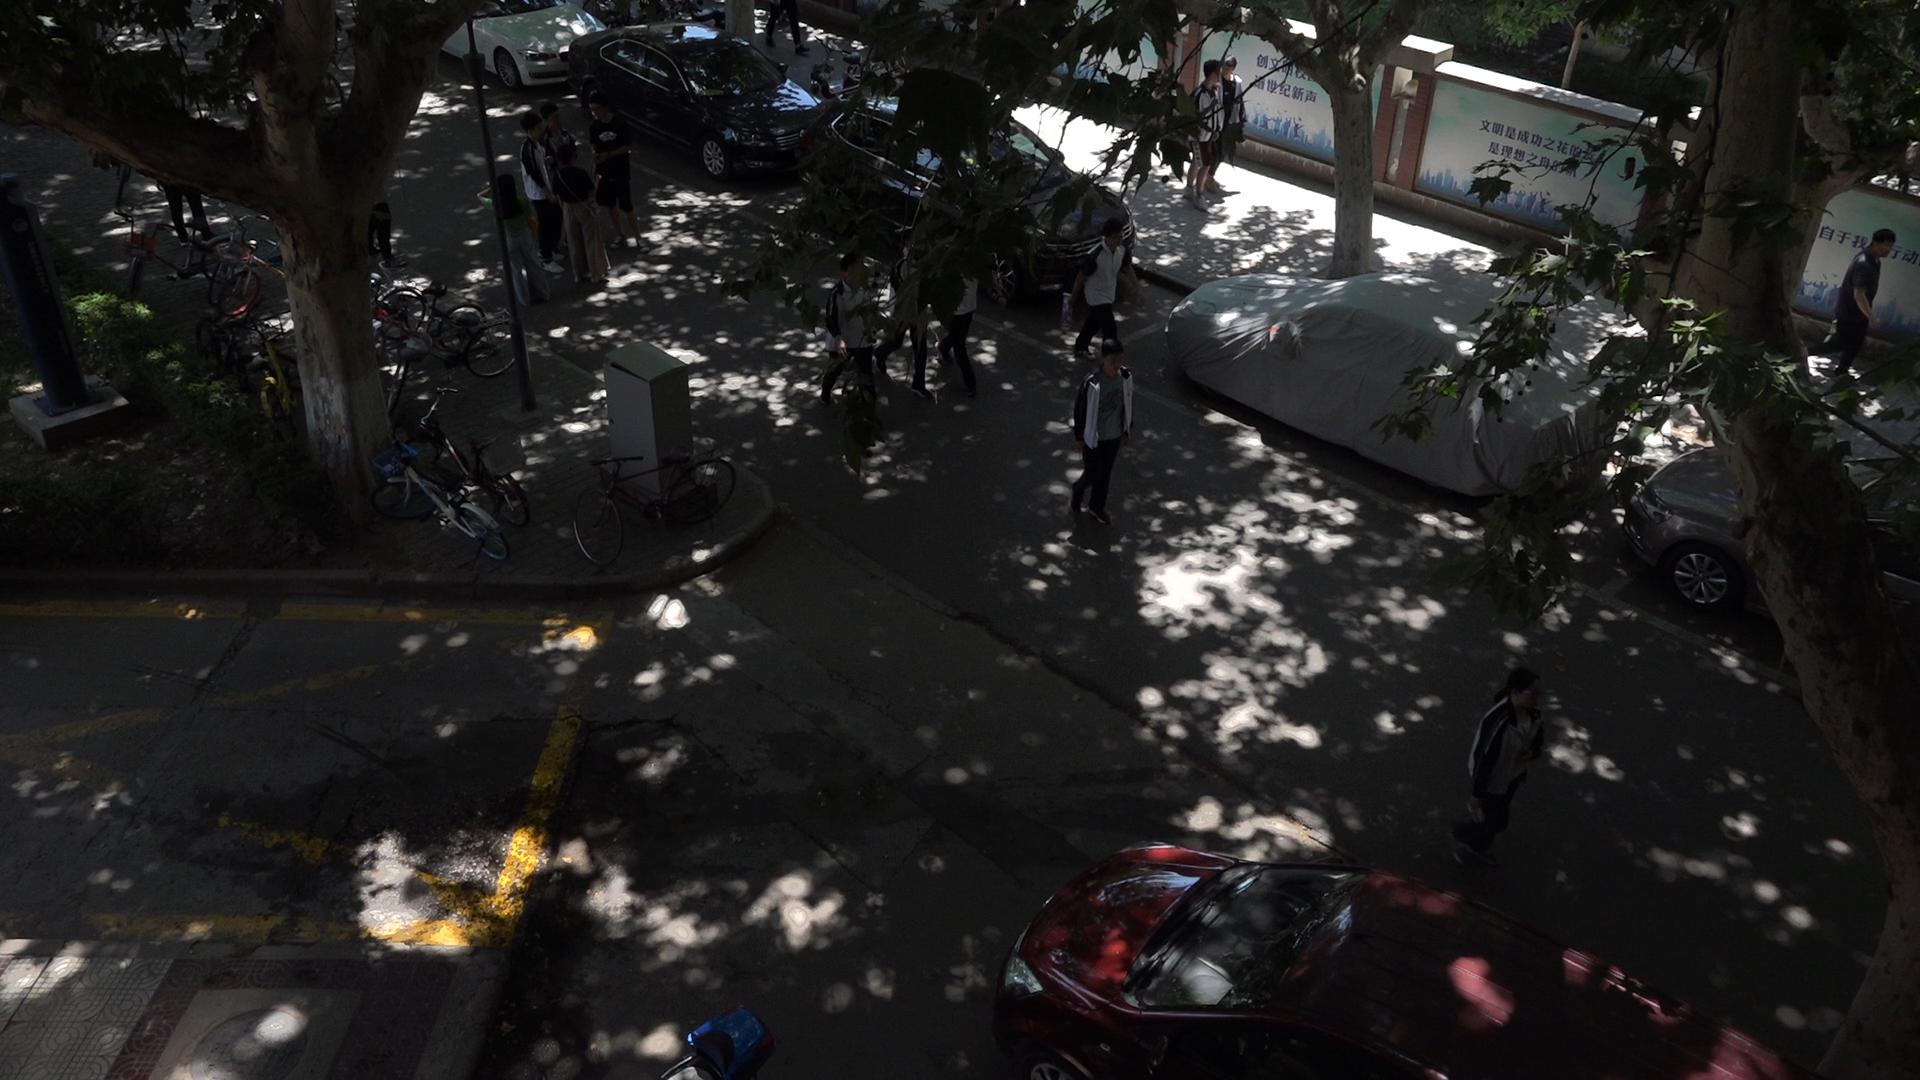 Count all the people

14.